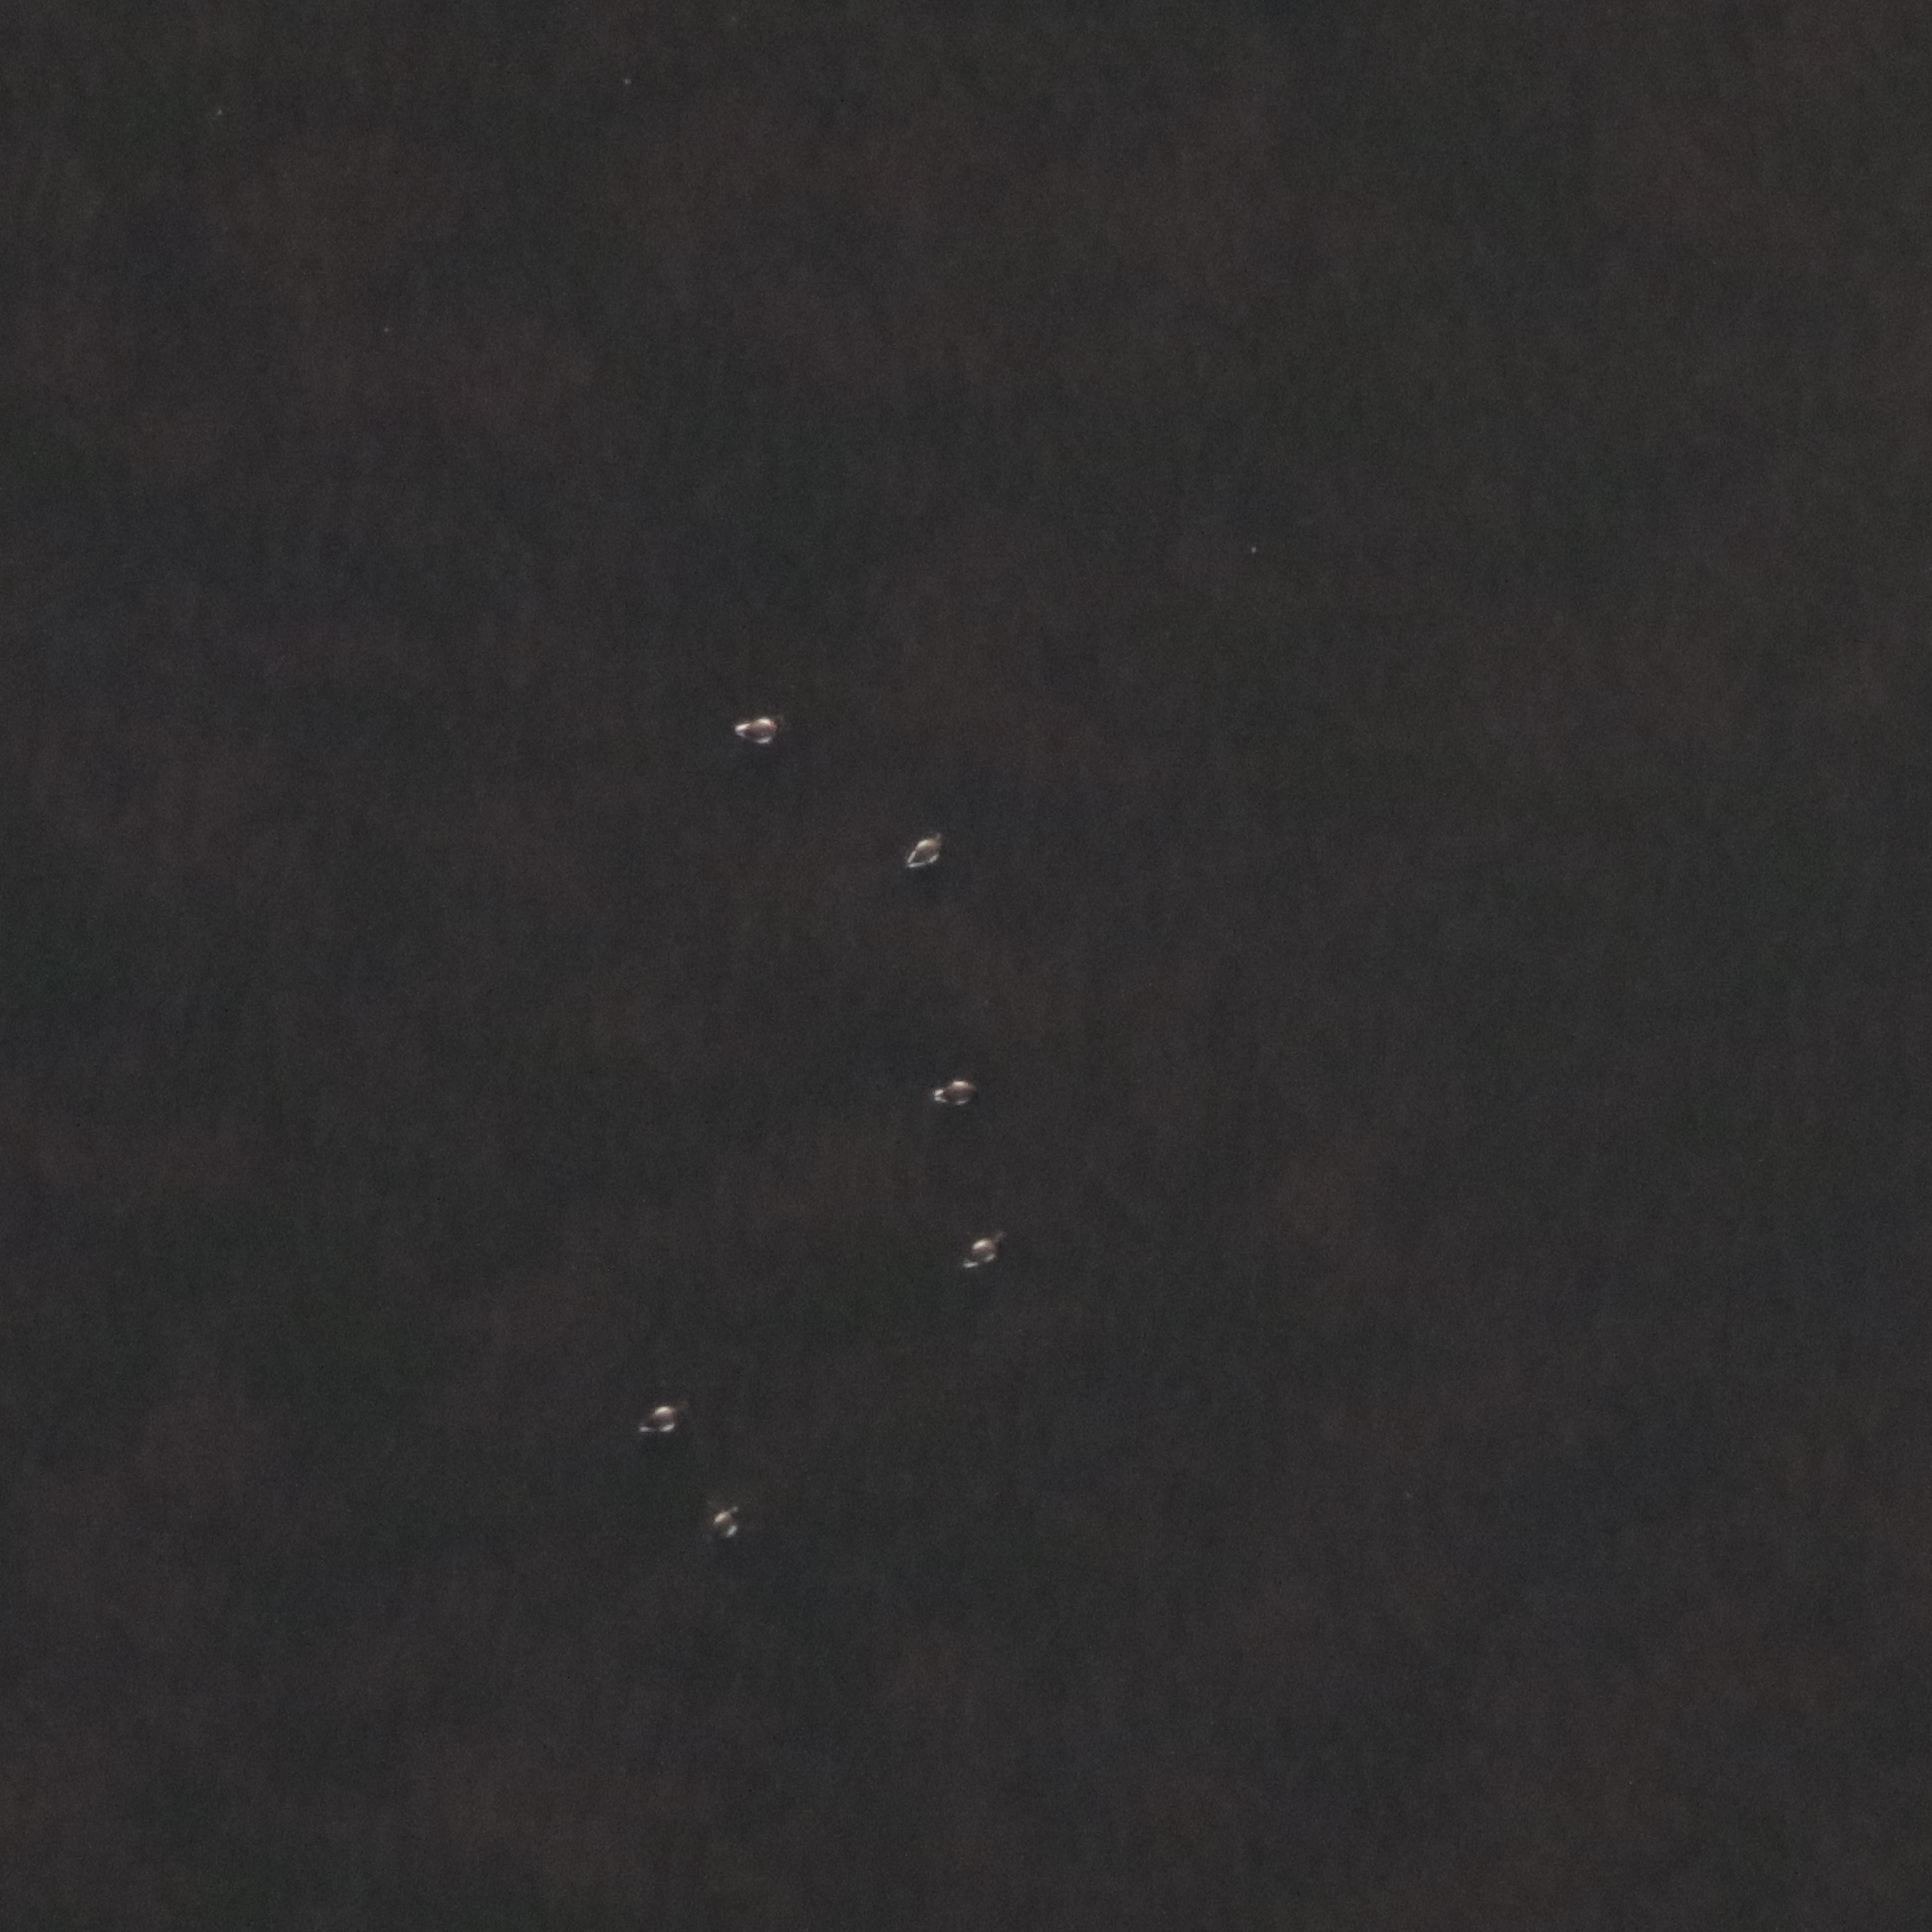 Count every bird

6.